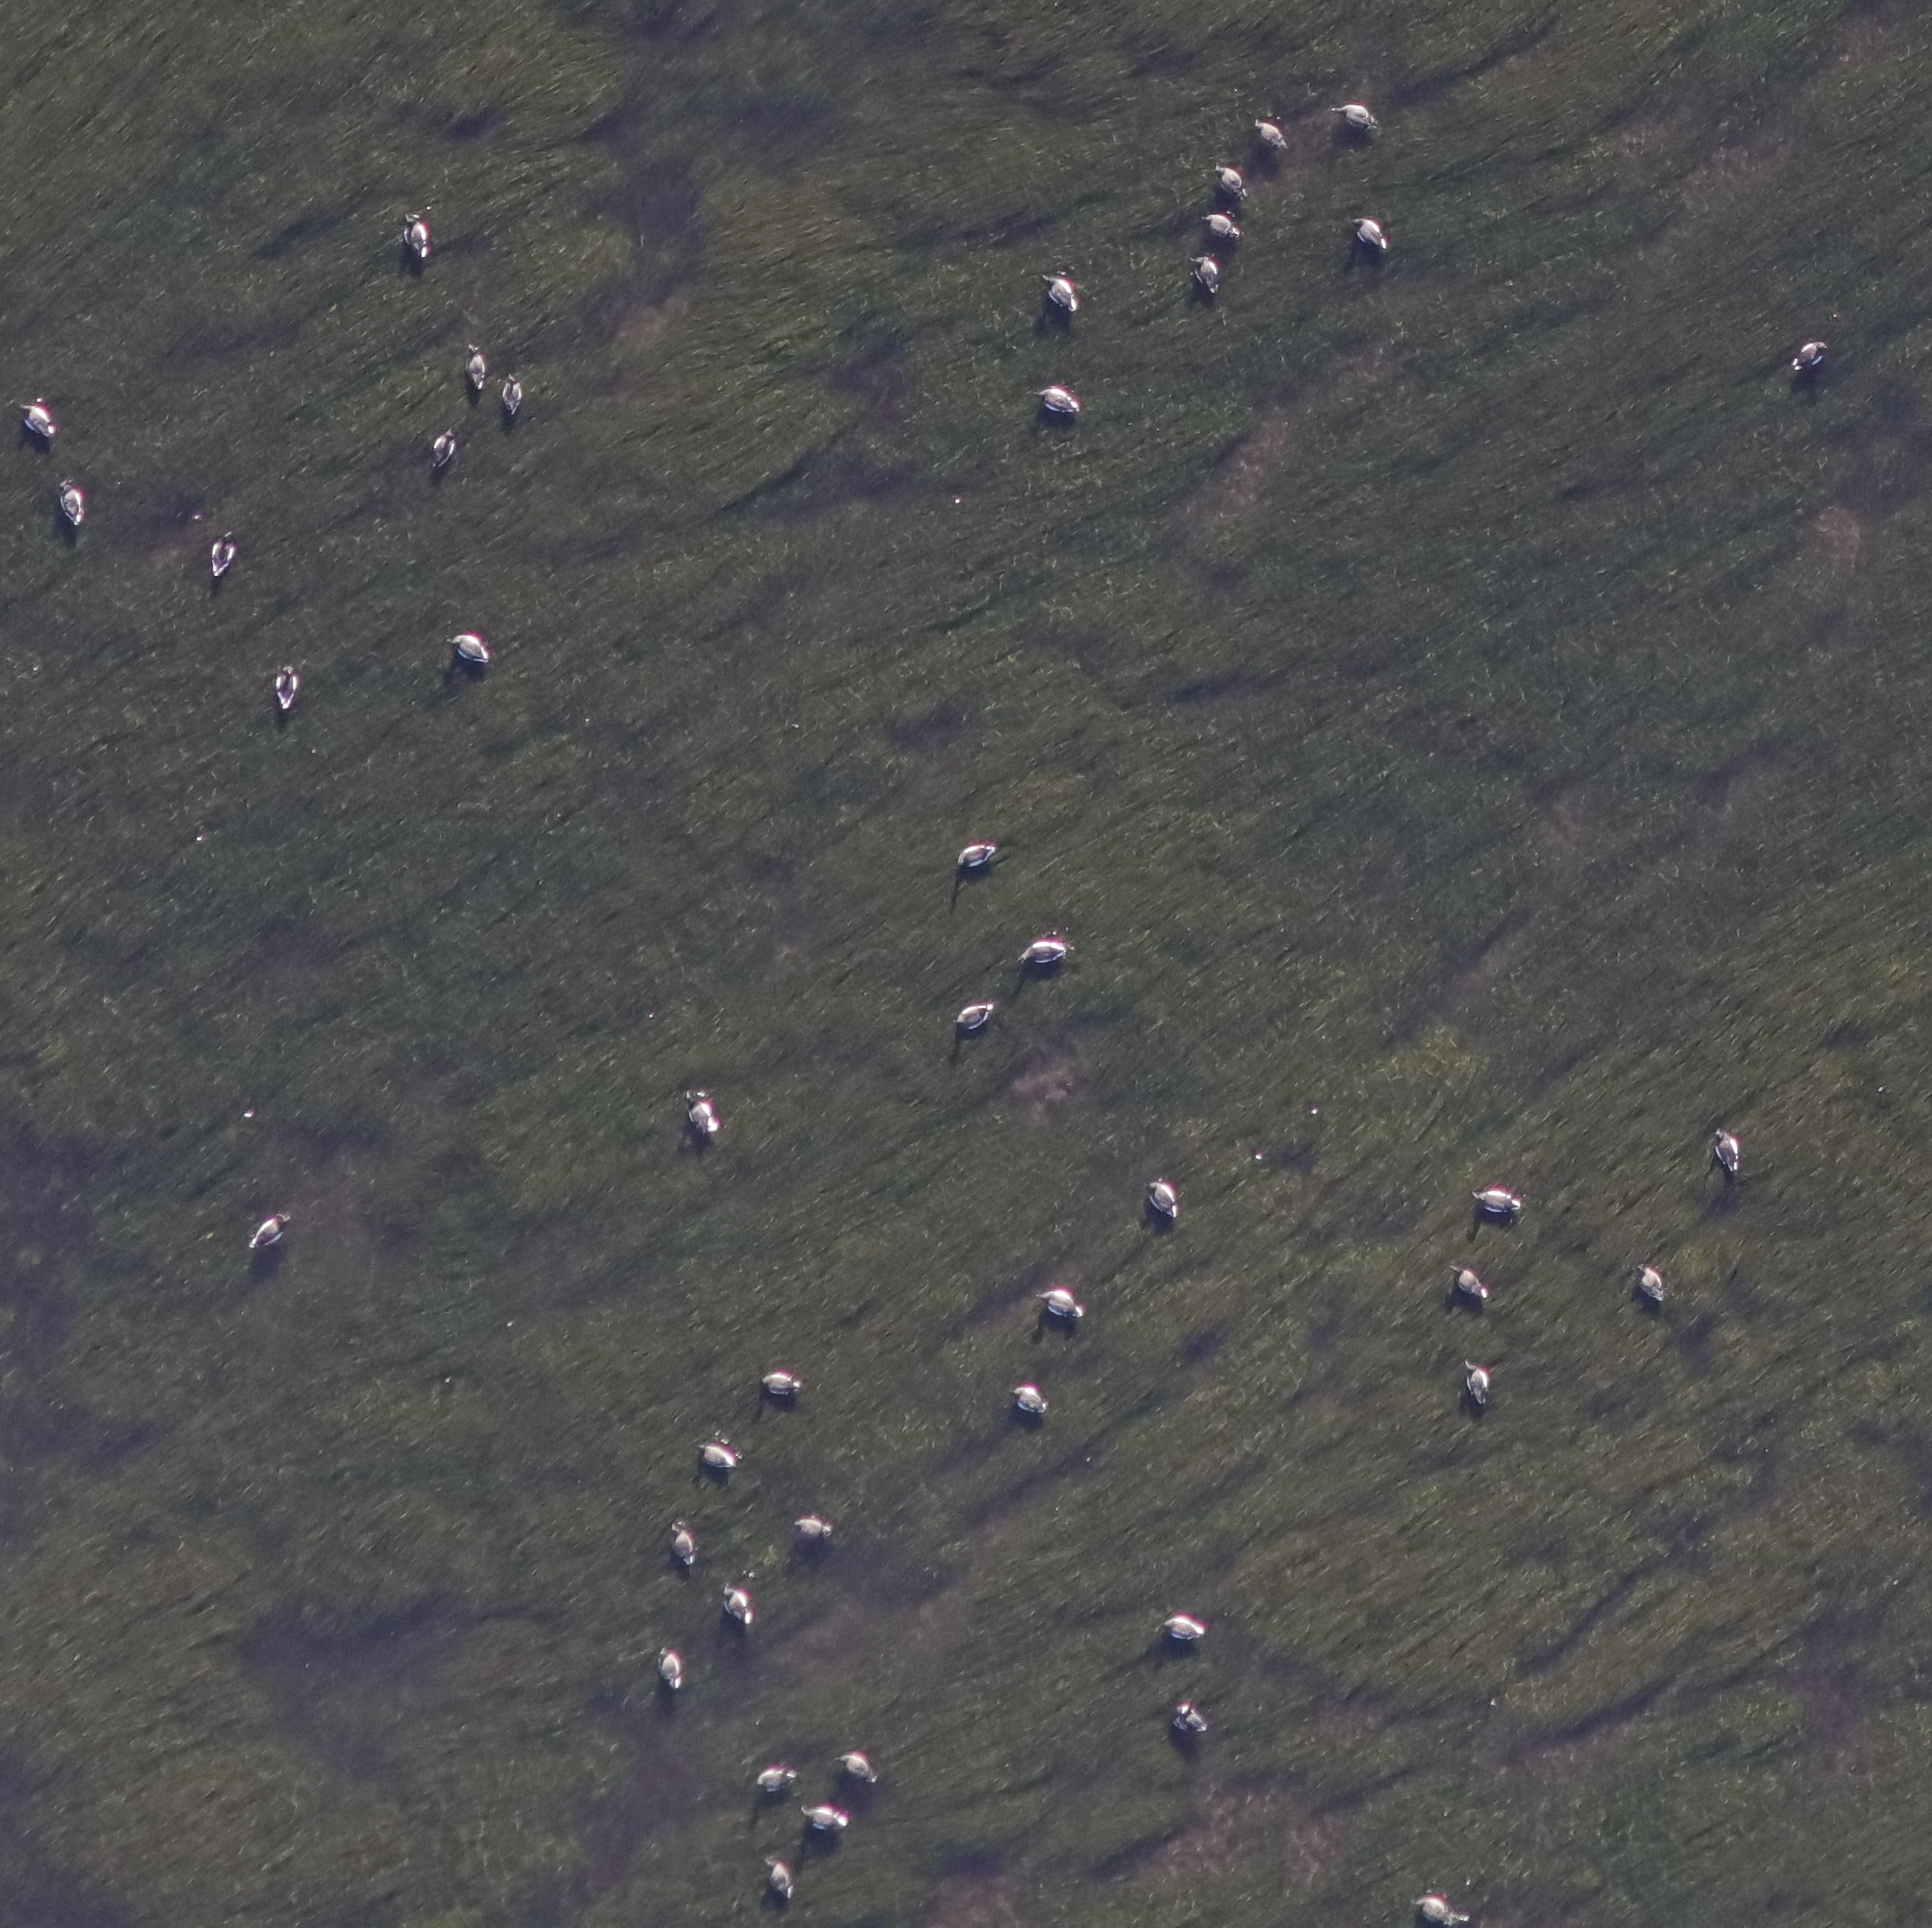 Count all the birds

44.